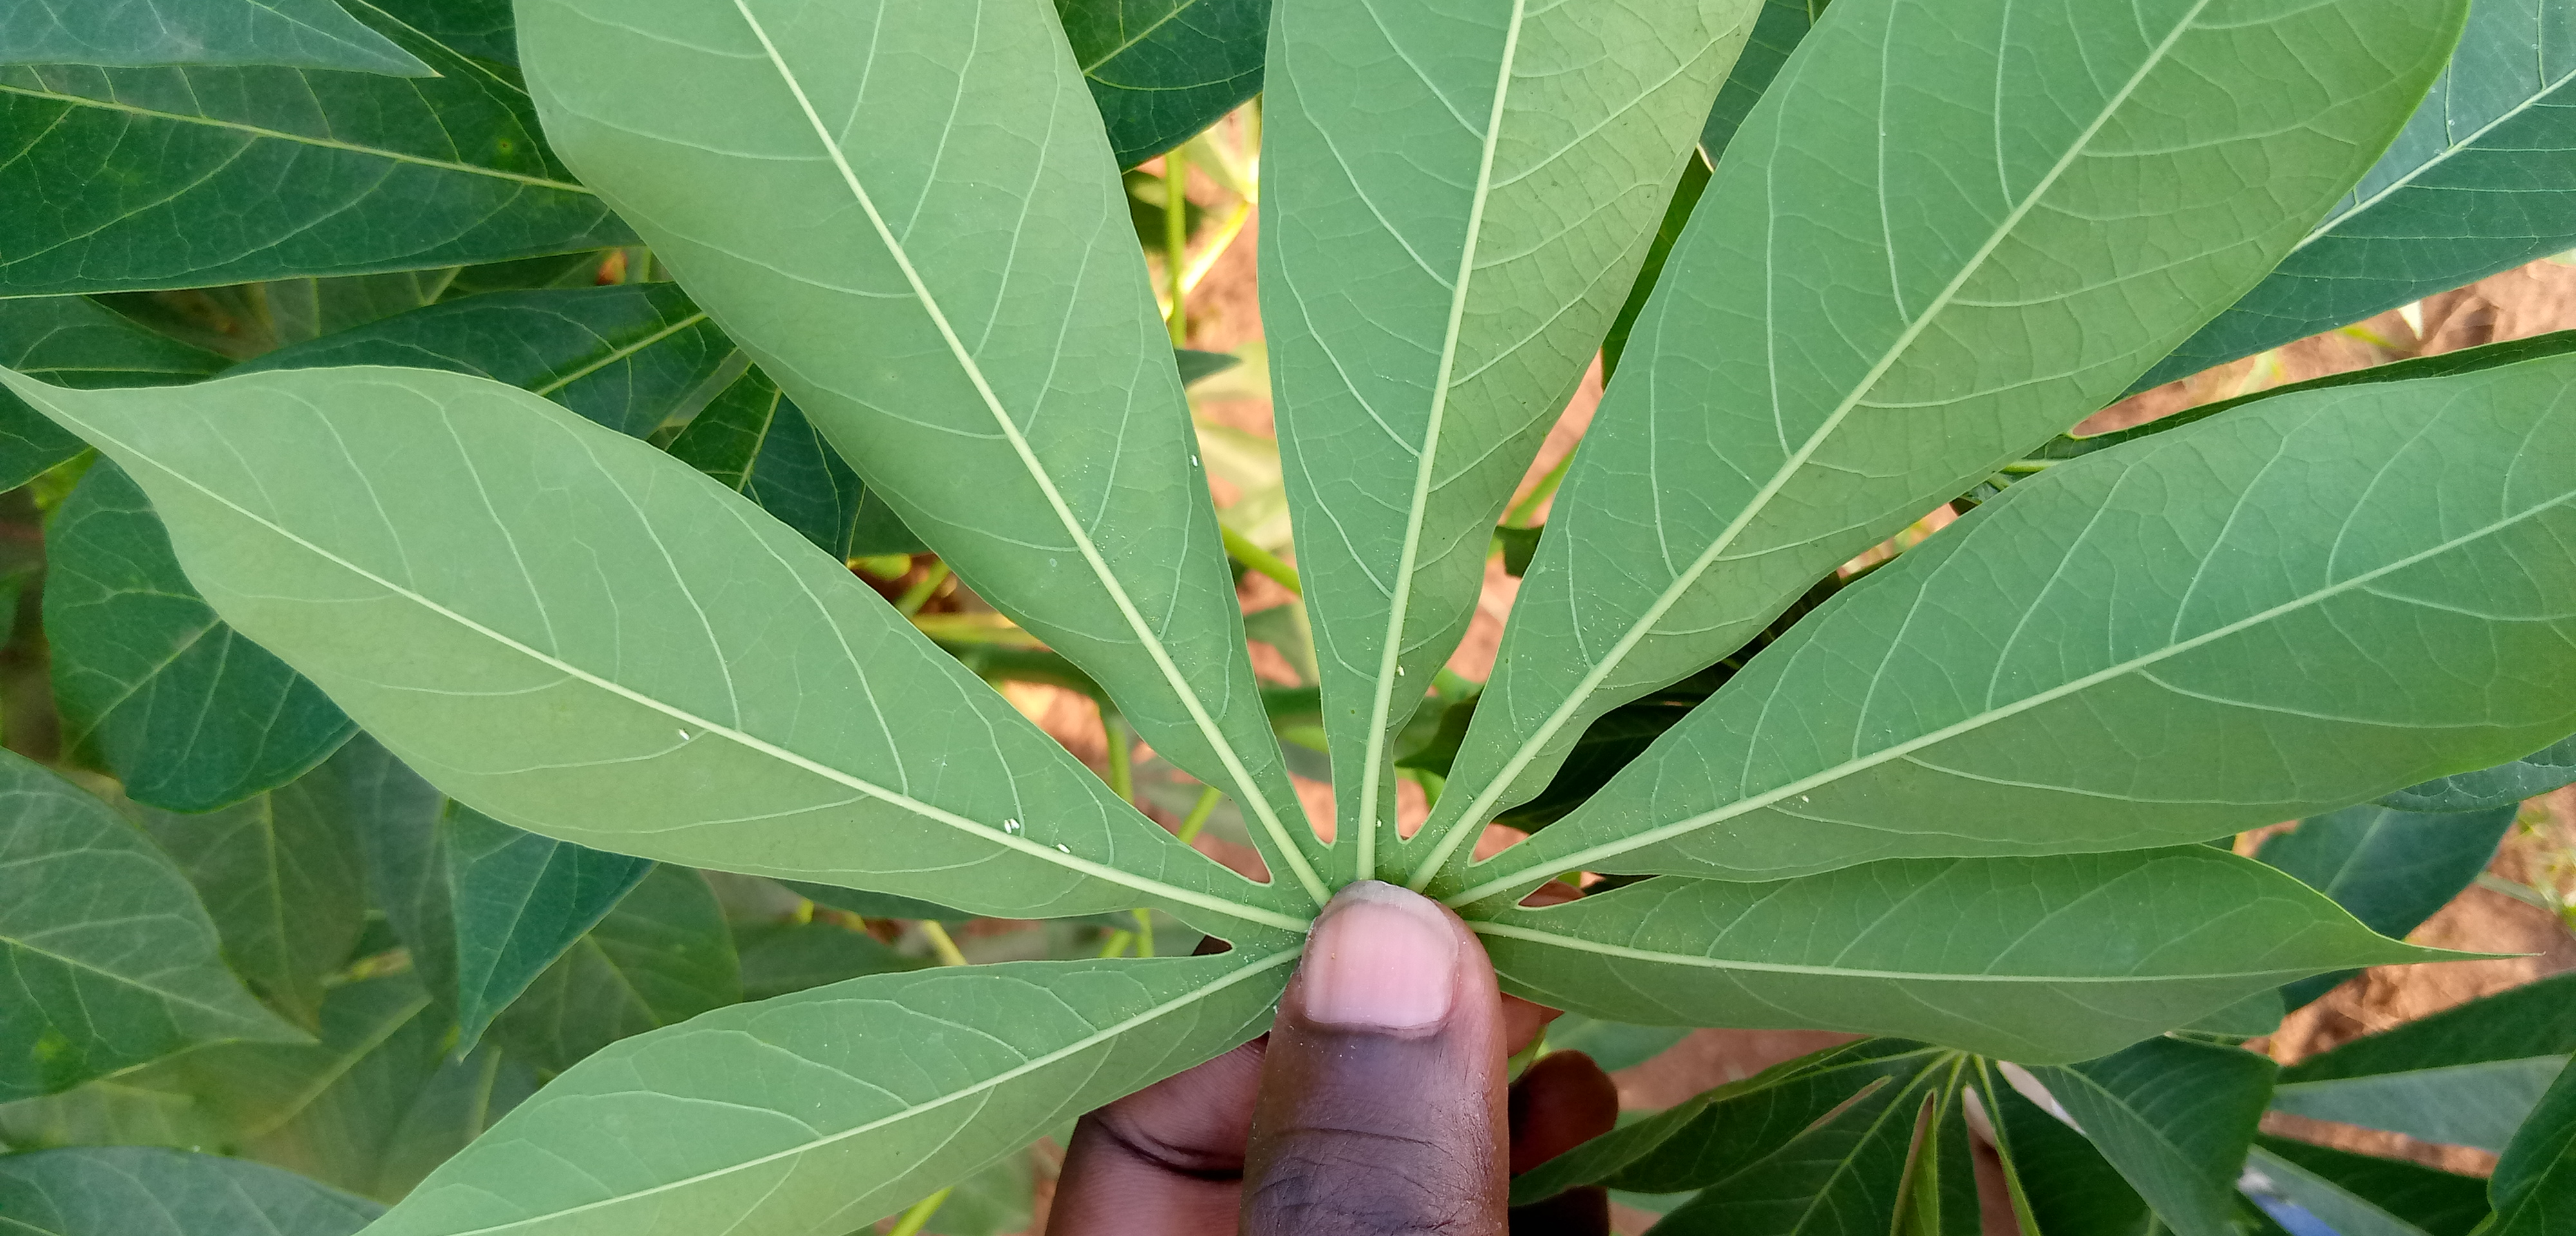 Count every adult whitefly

7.